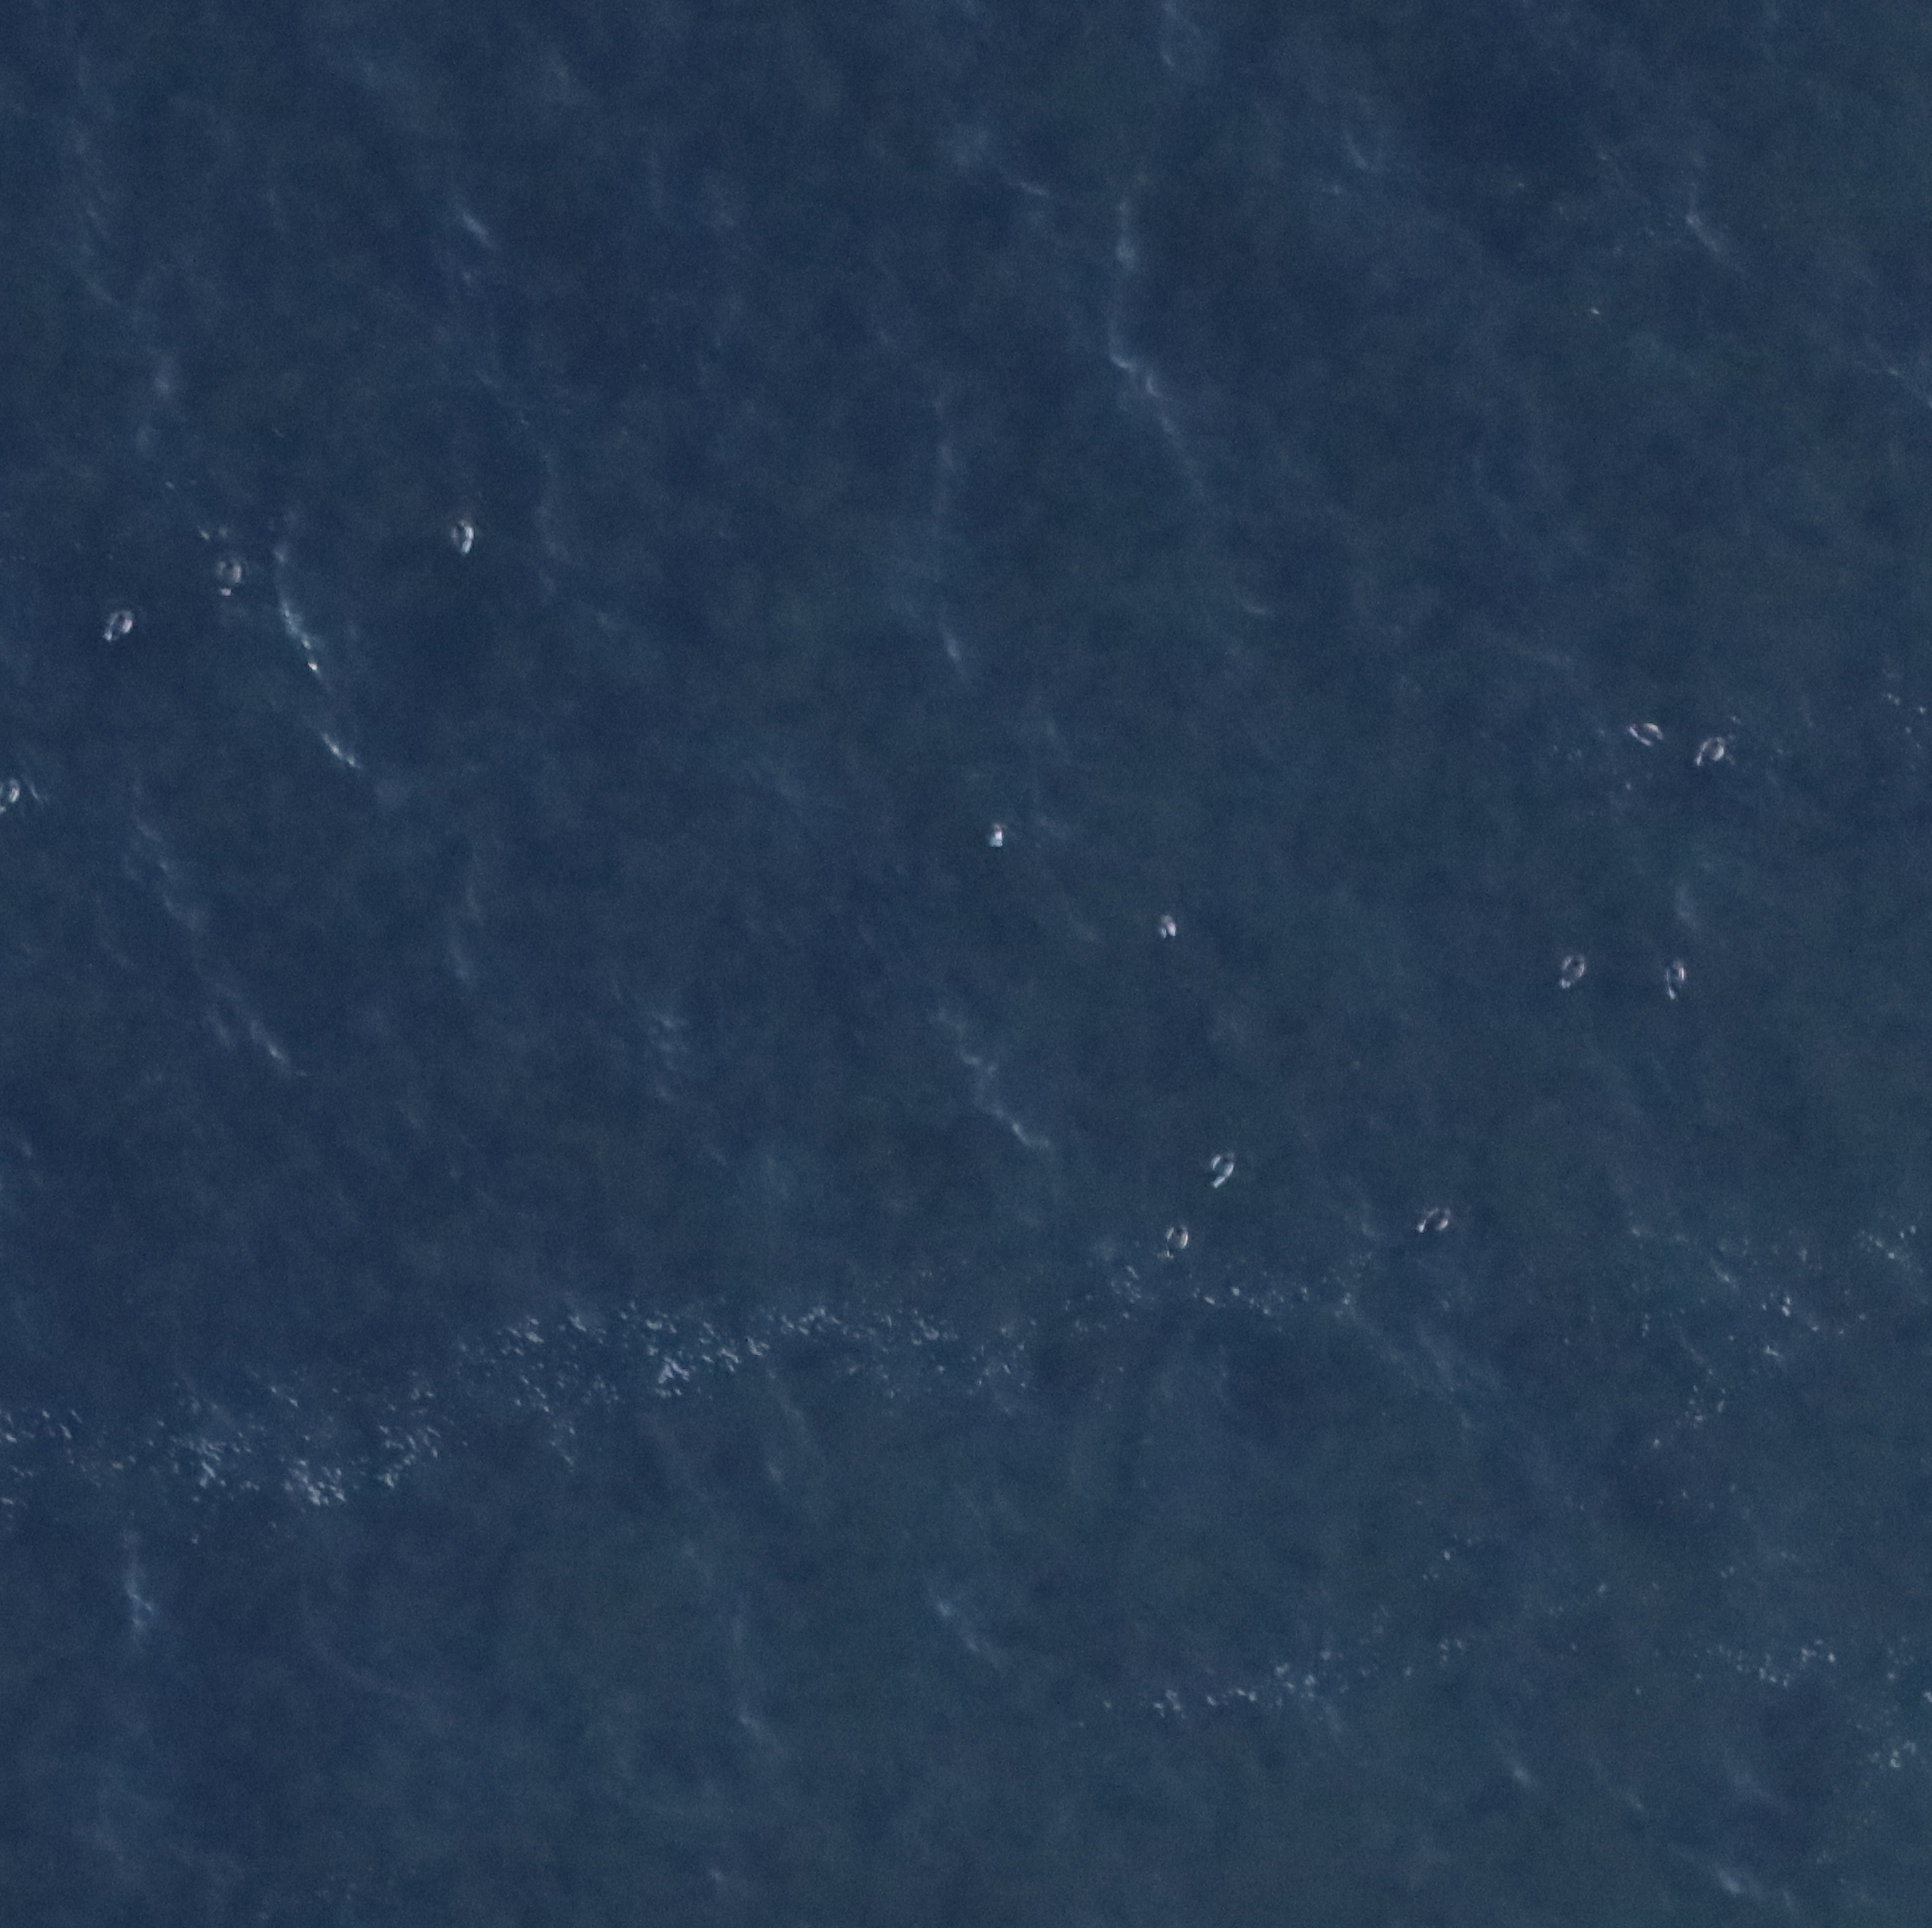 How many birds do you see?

13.